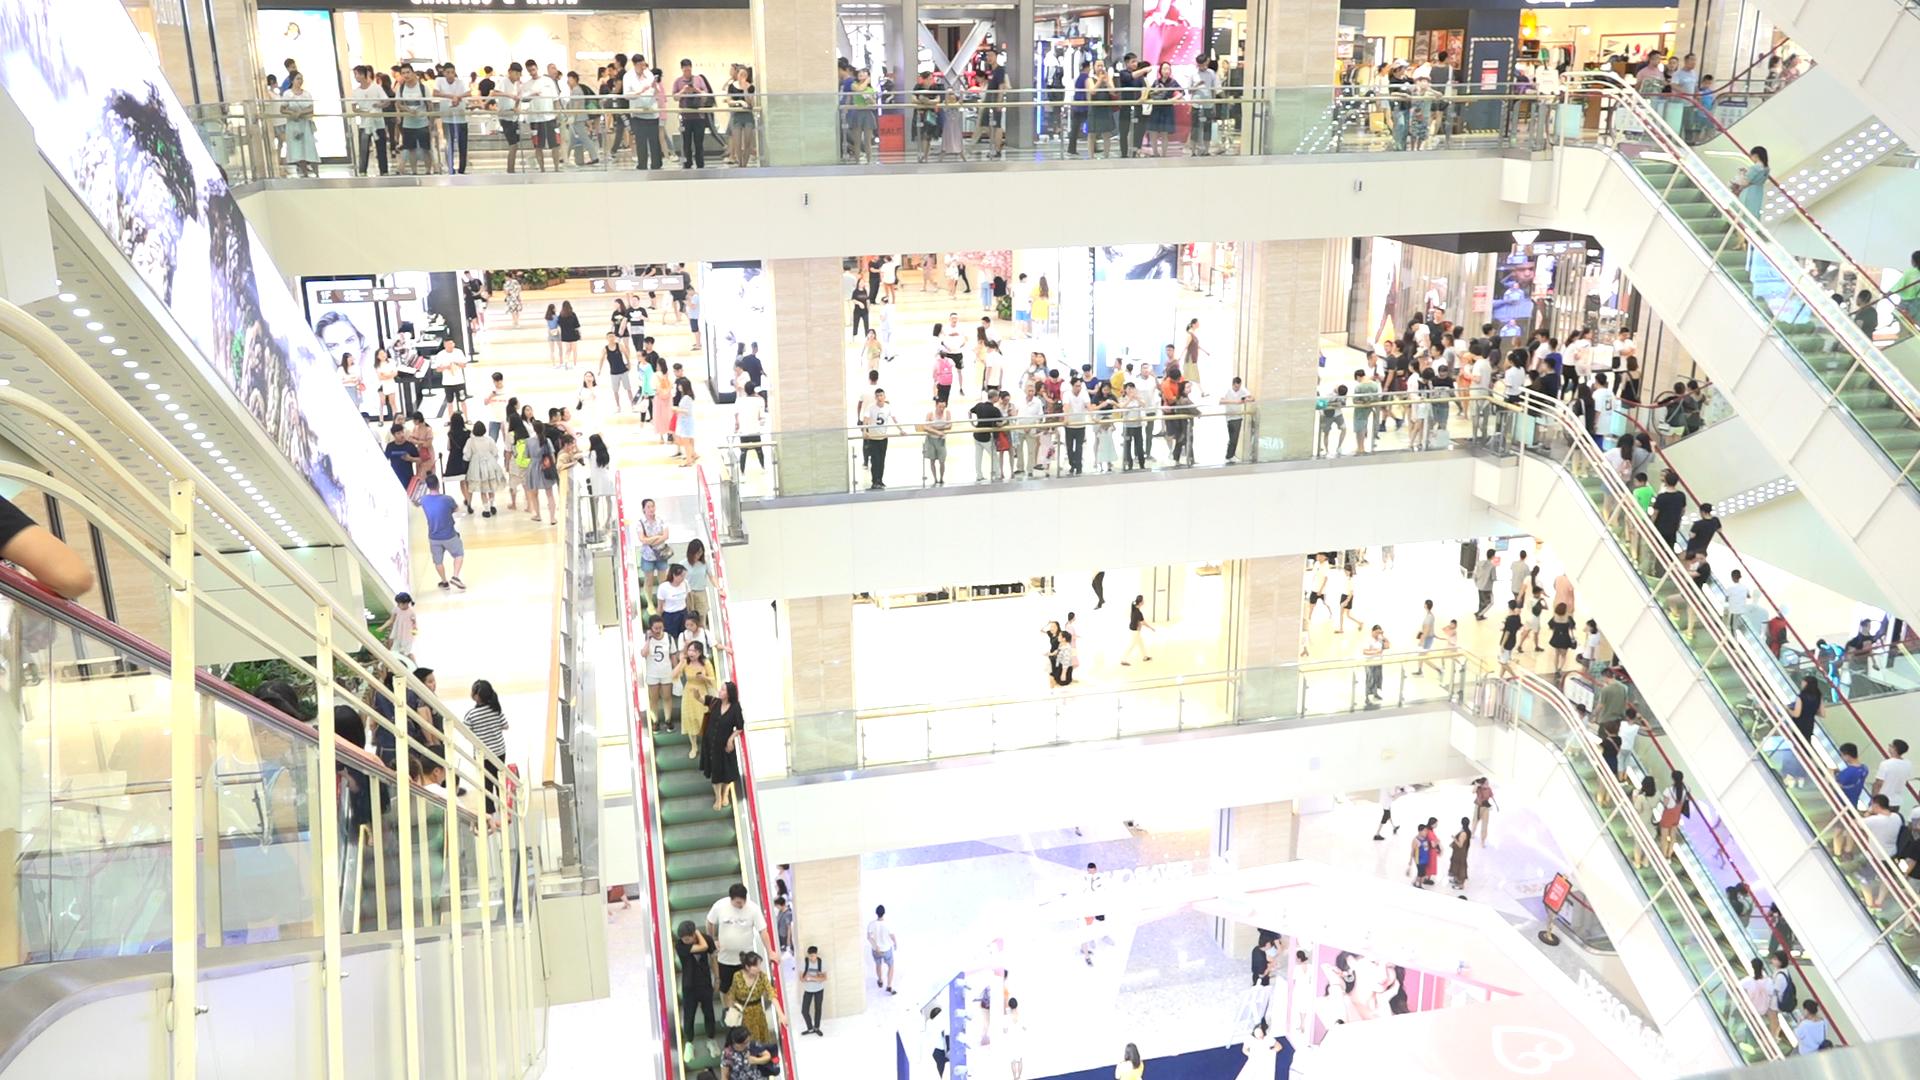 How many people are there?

291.